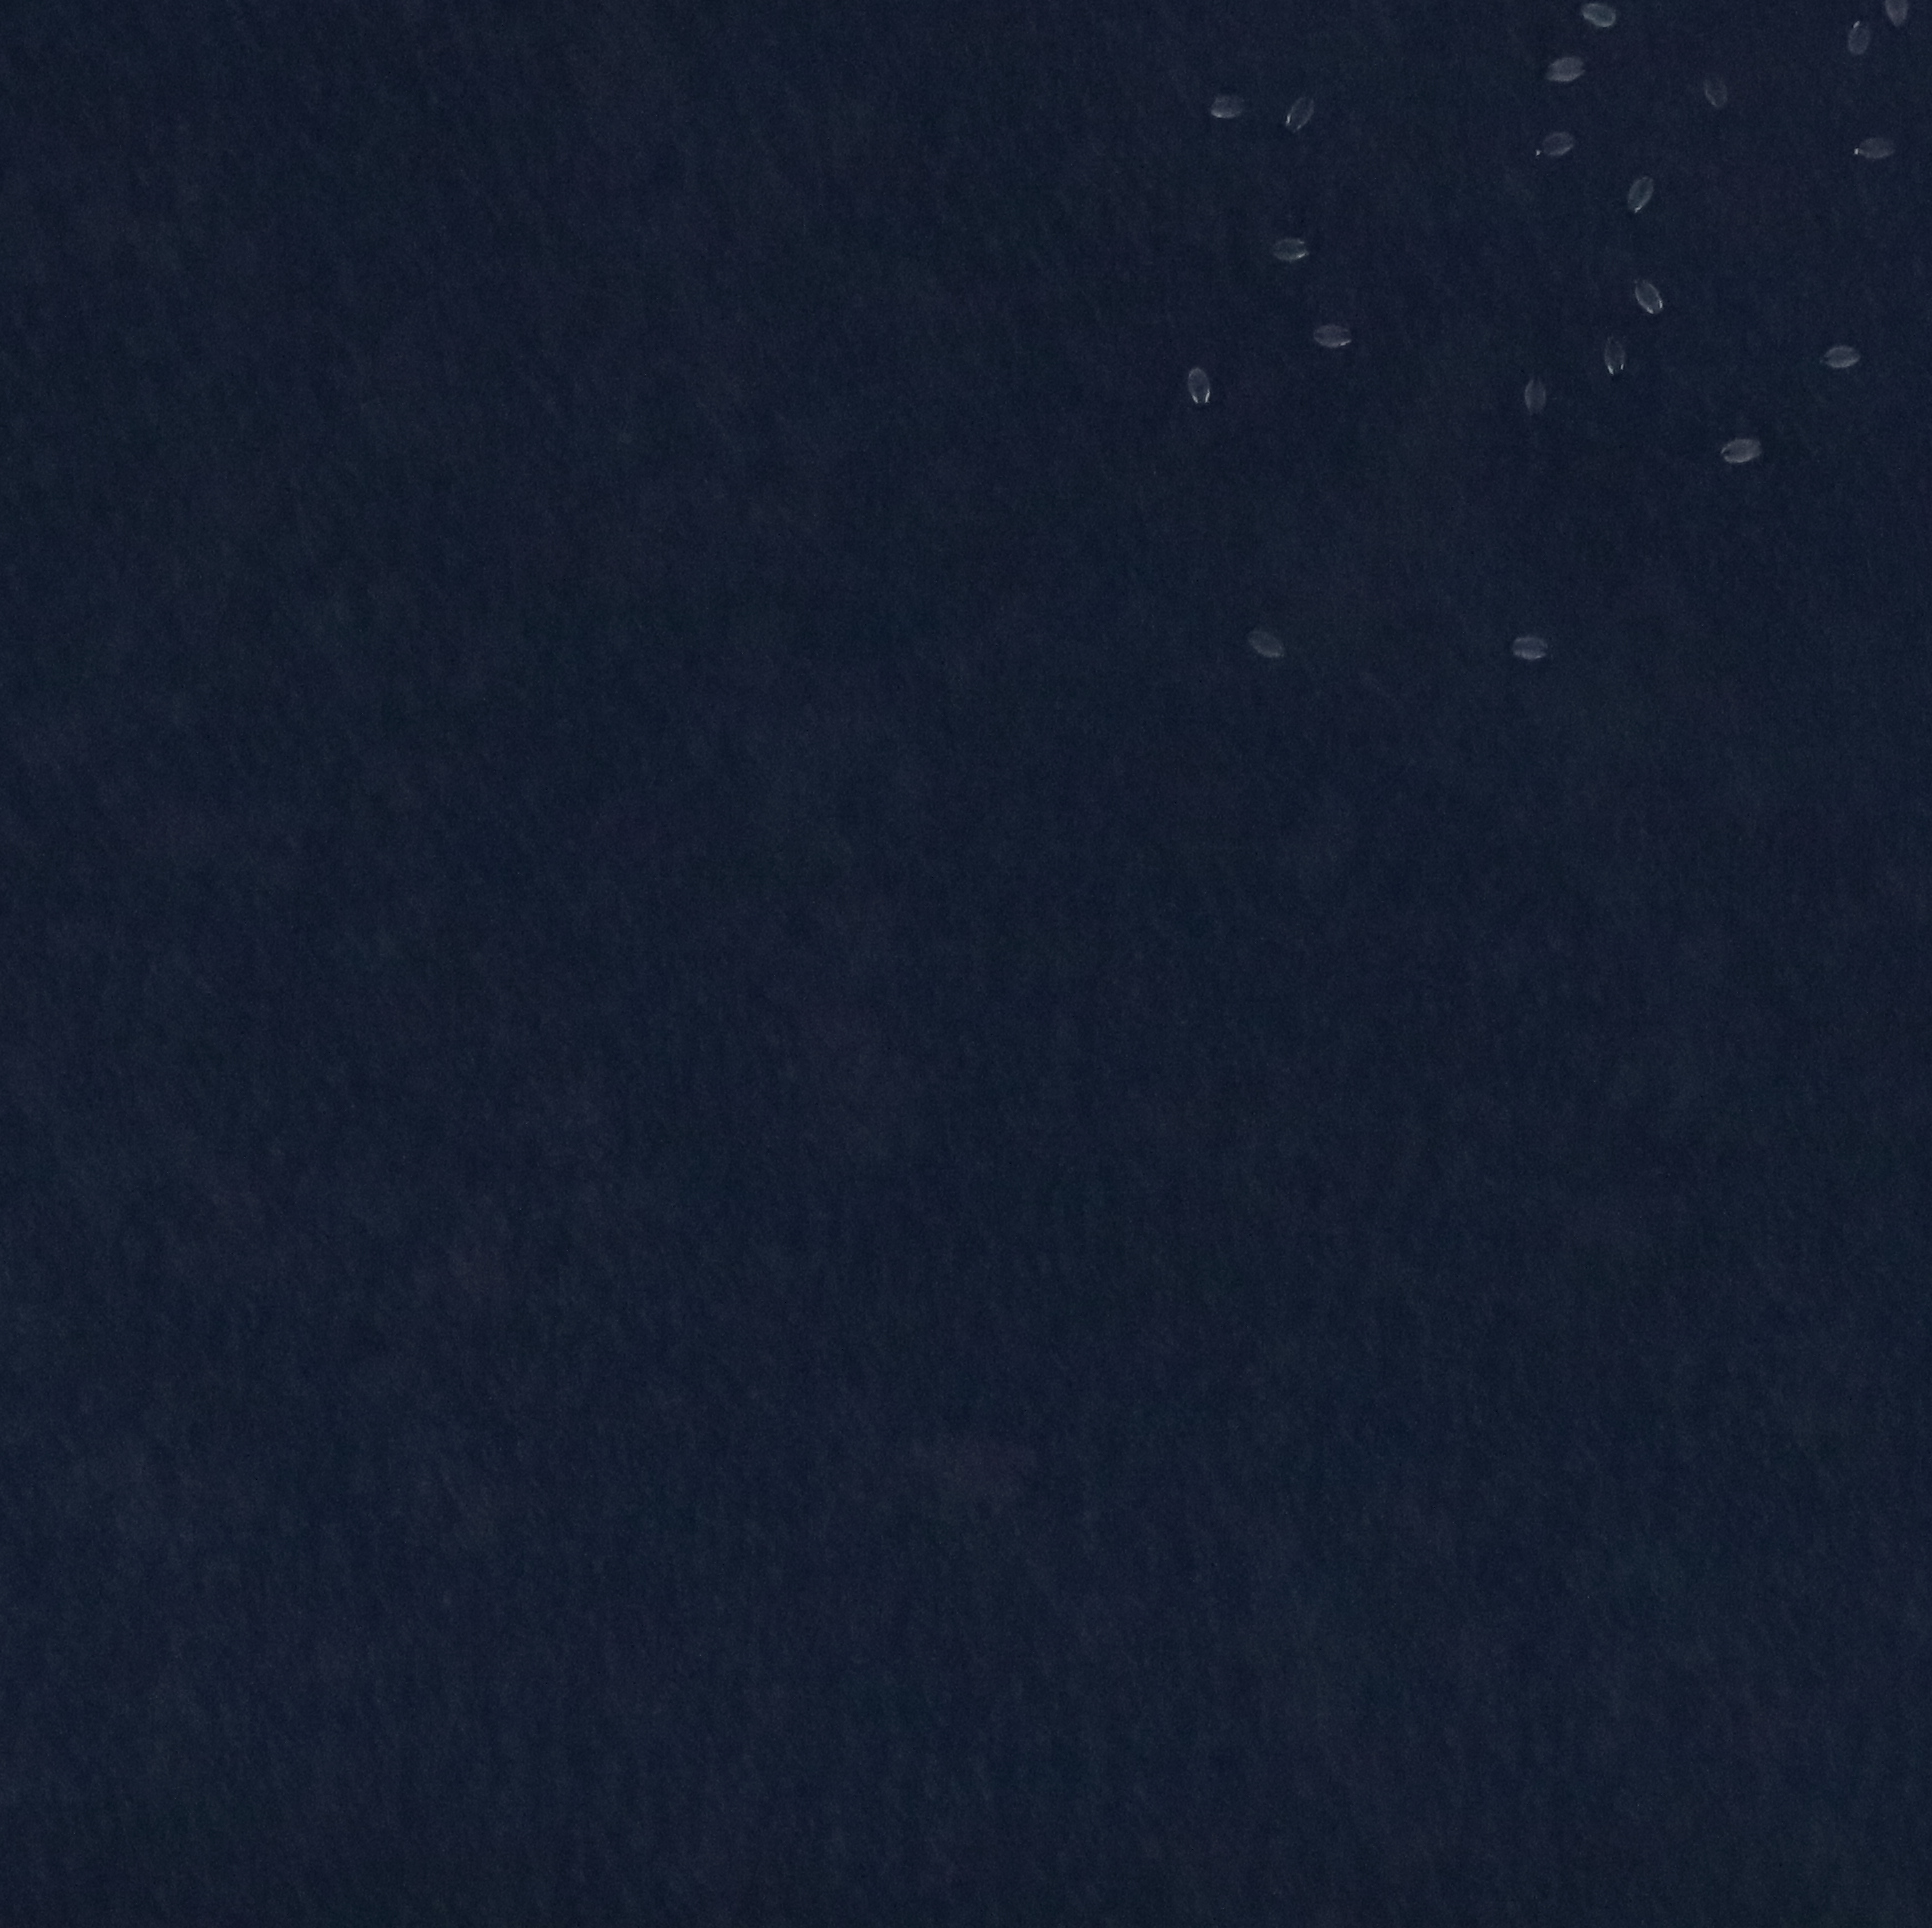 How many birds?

20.